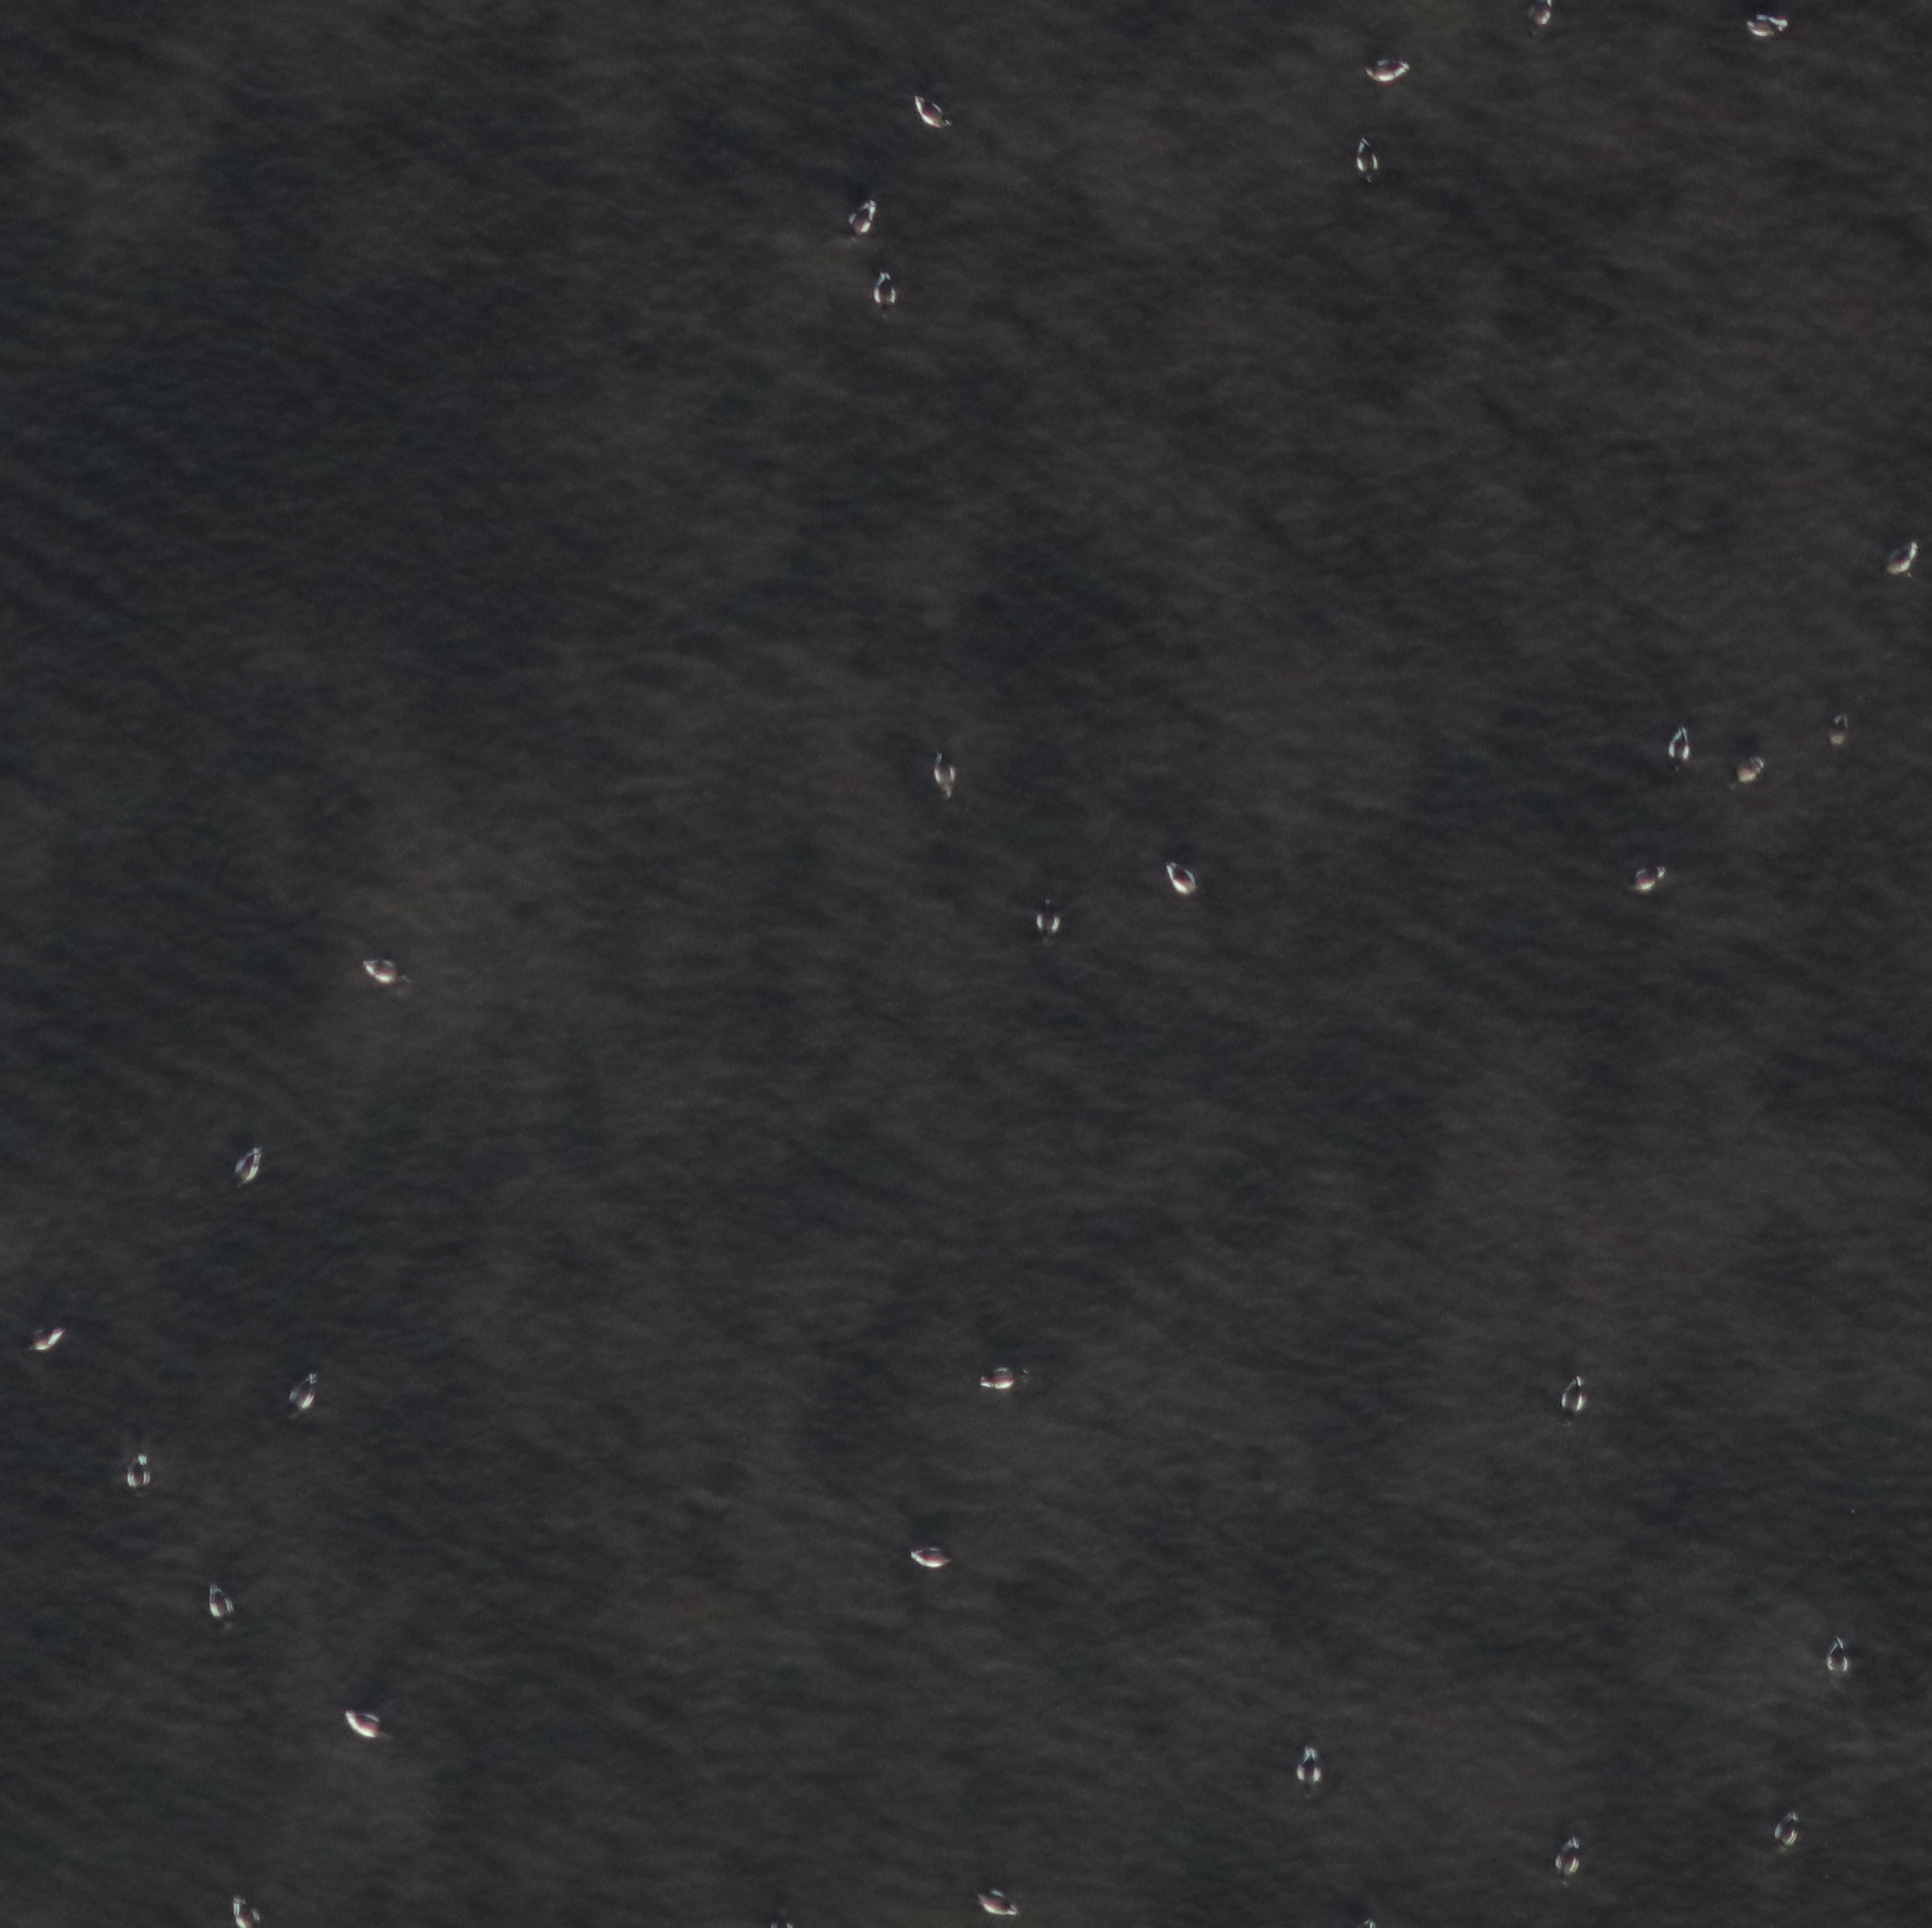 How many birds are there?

31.